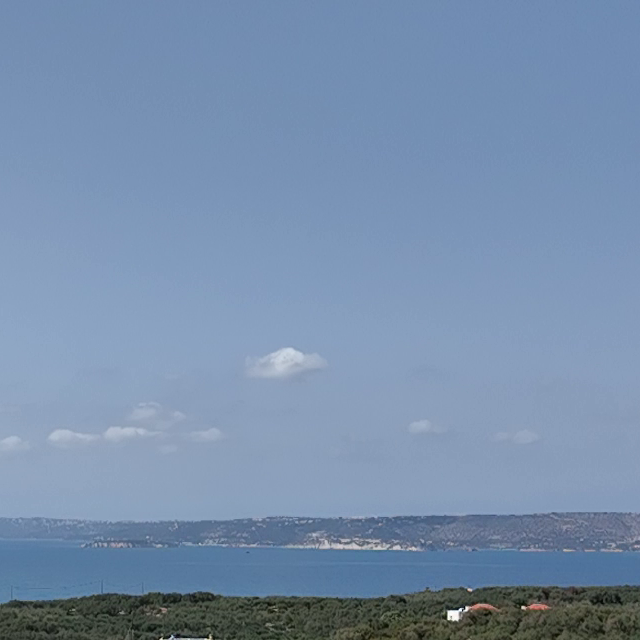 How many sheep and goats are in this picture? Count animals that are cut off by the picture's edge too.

0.